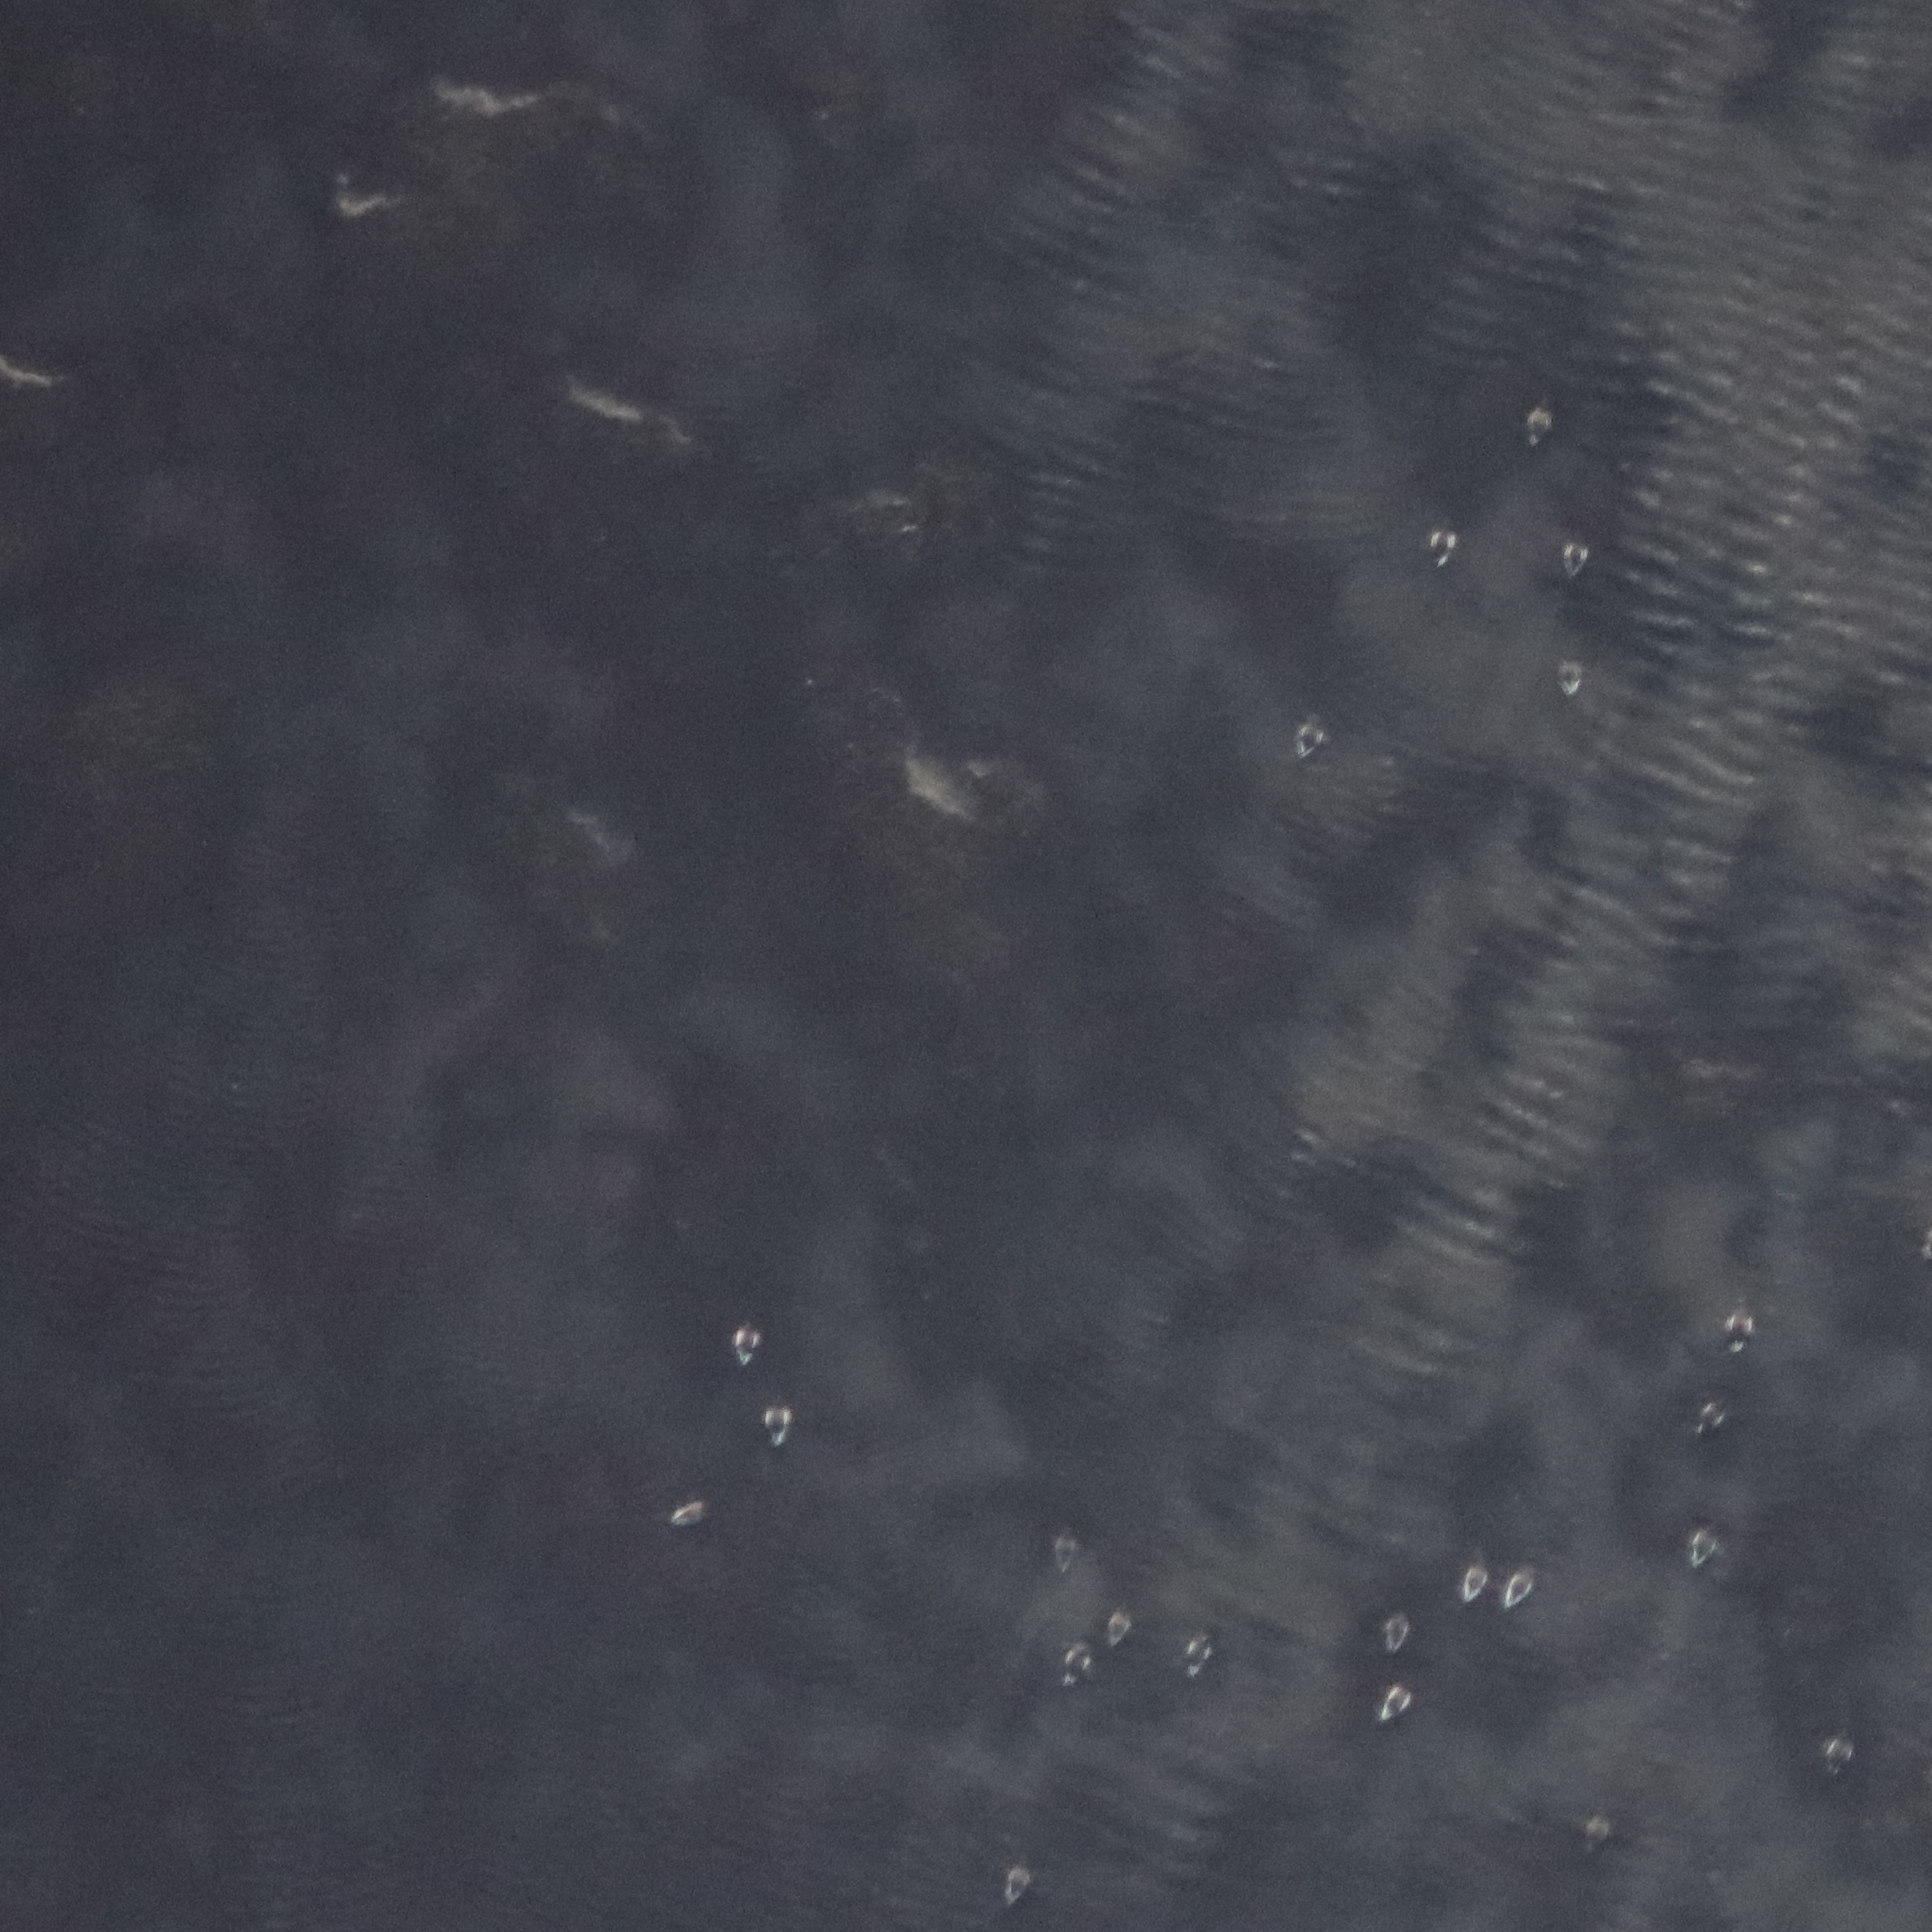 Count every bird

22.